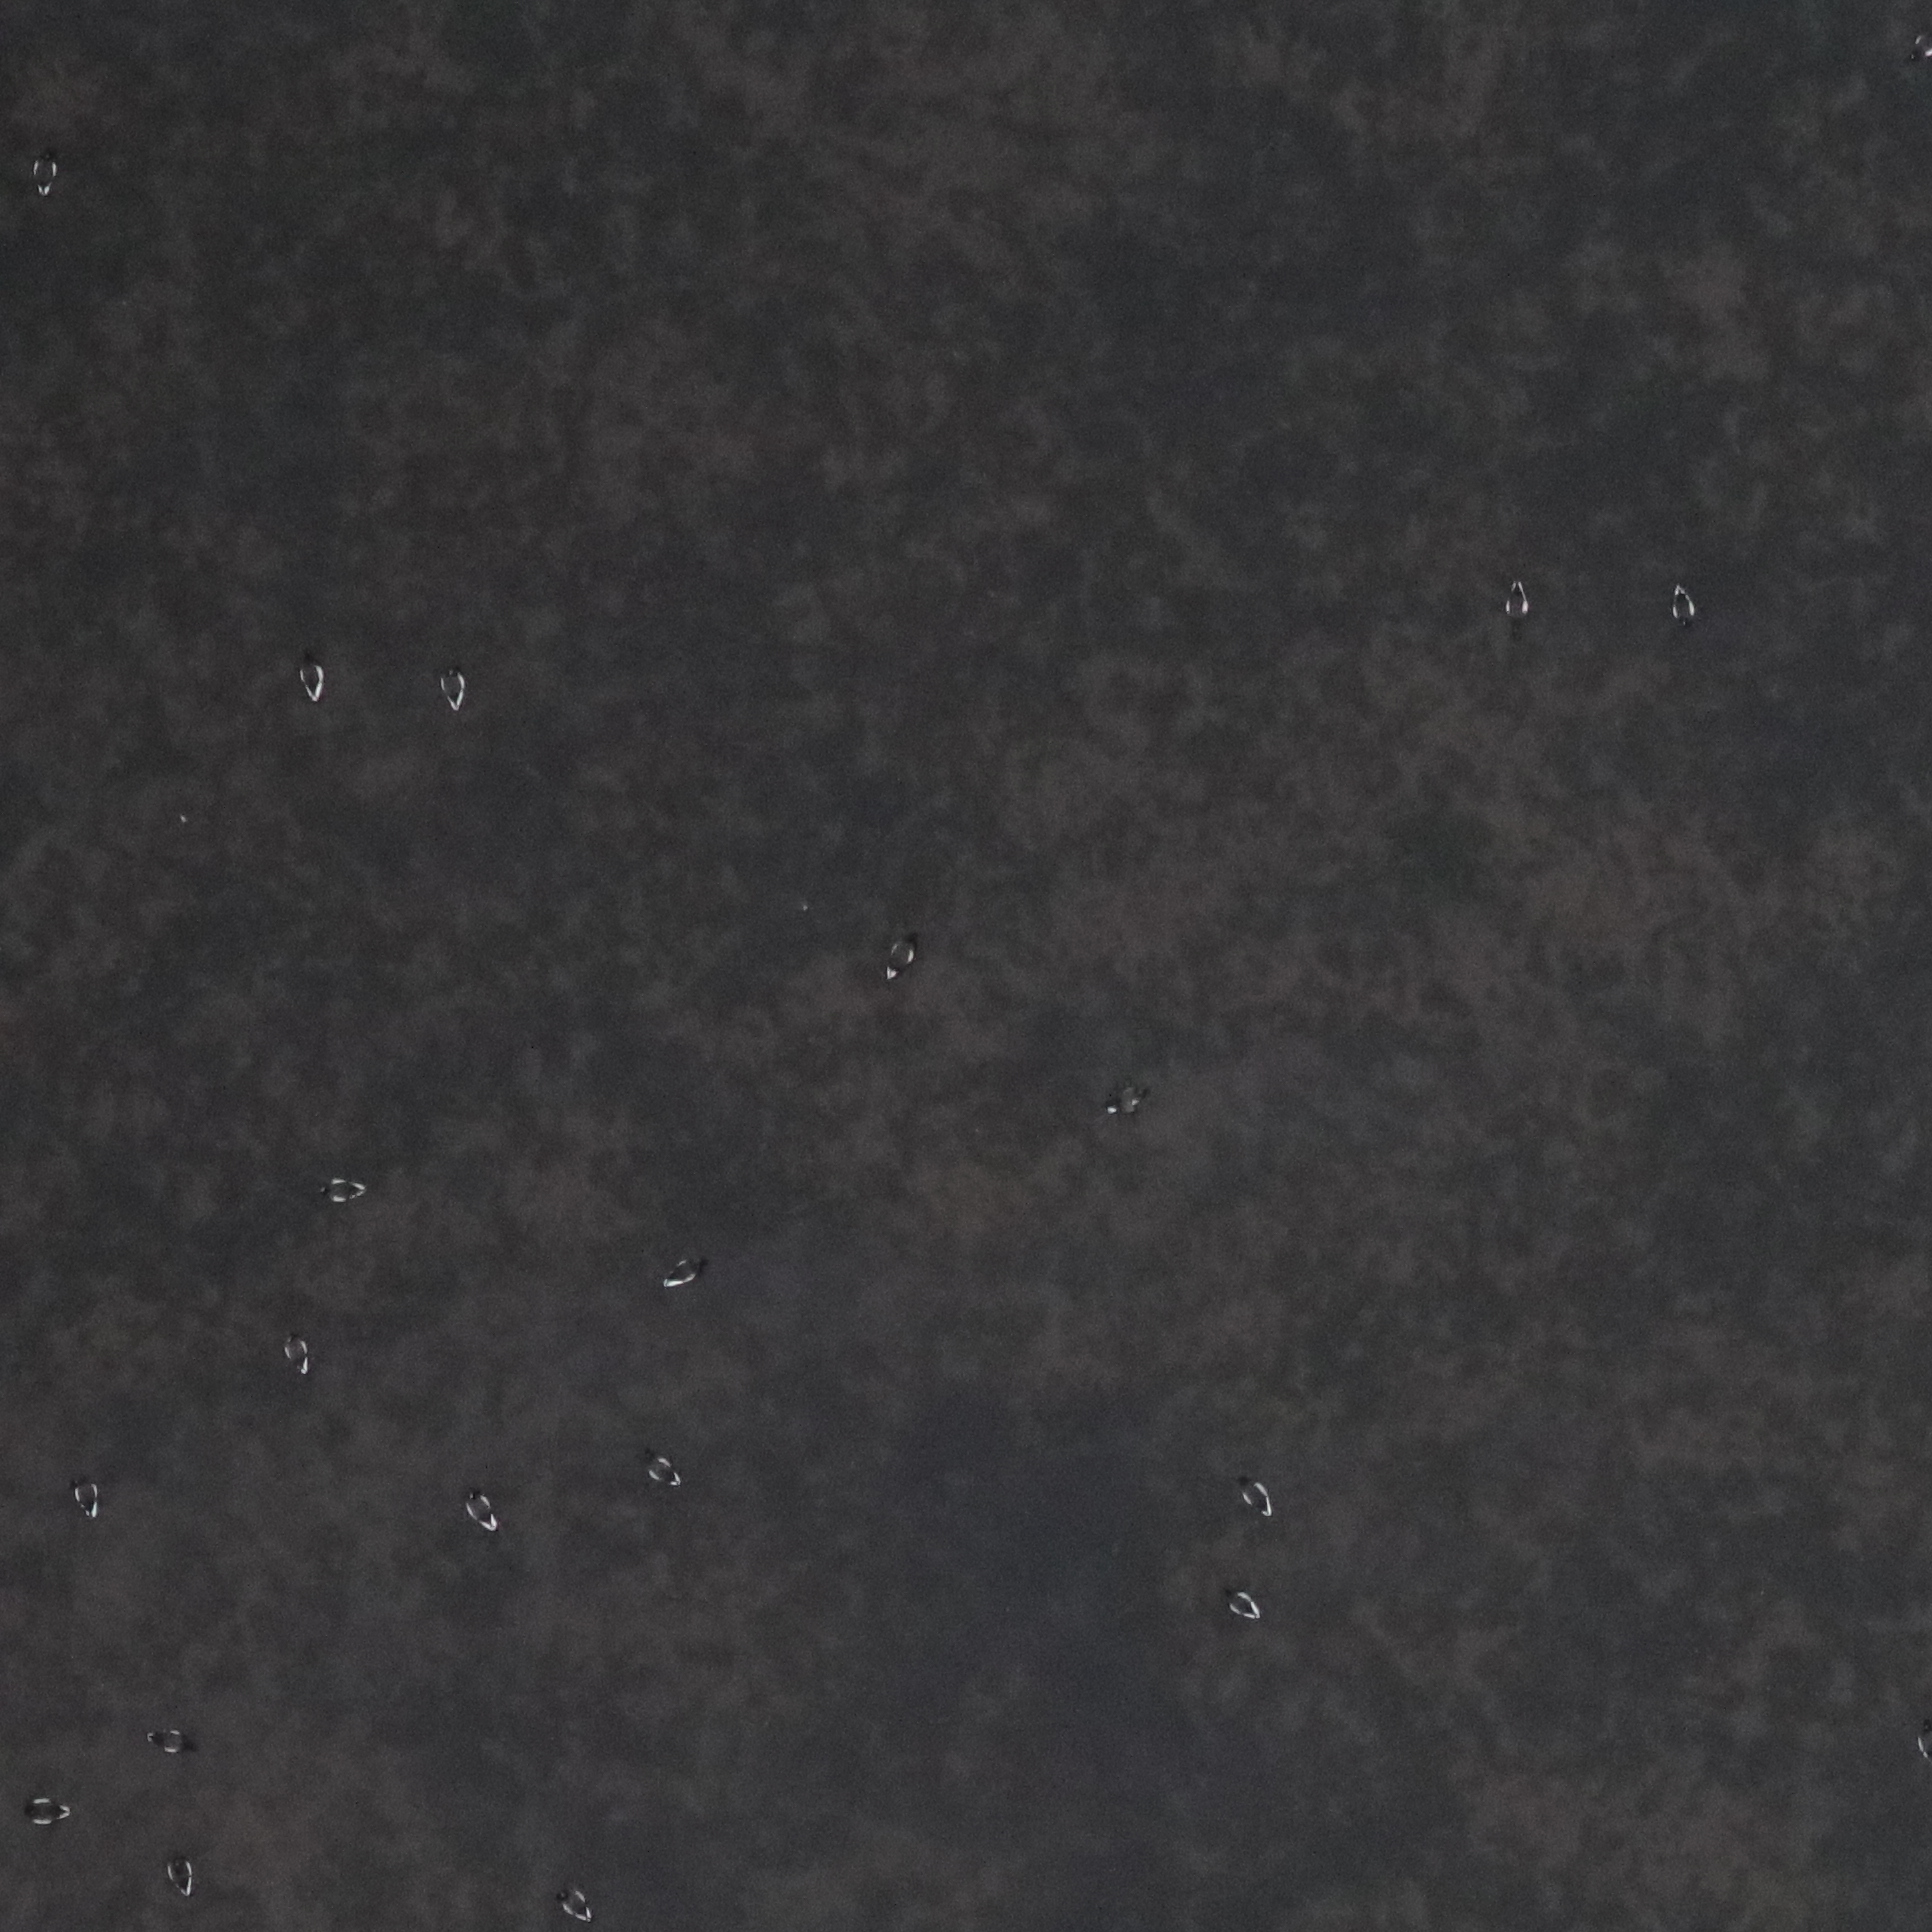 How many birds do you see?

21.